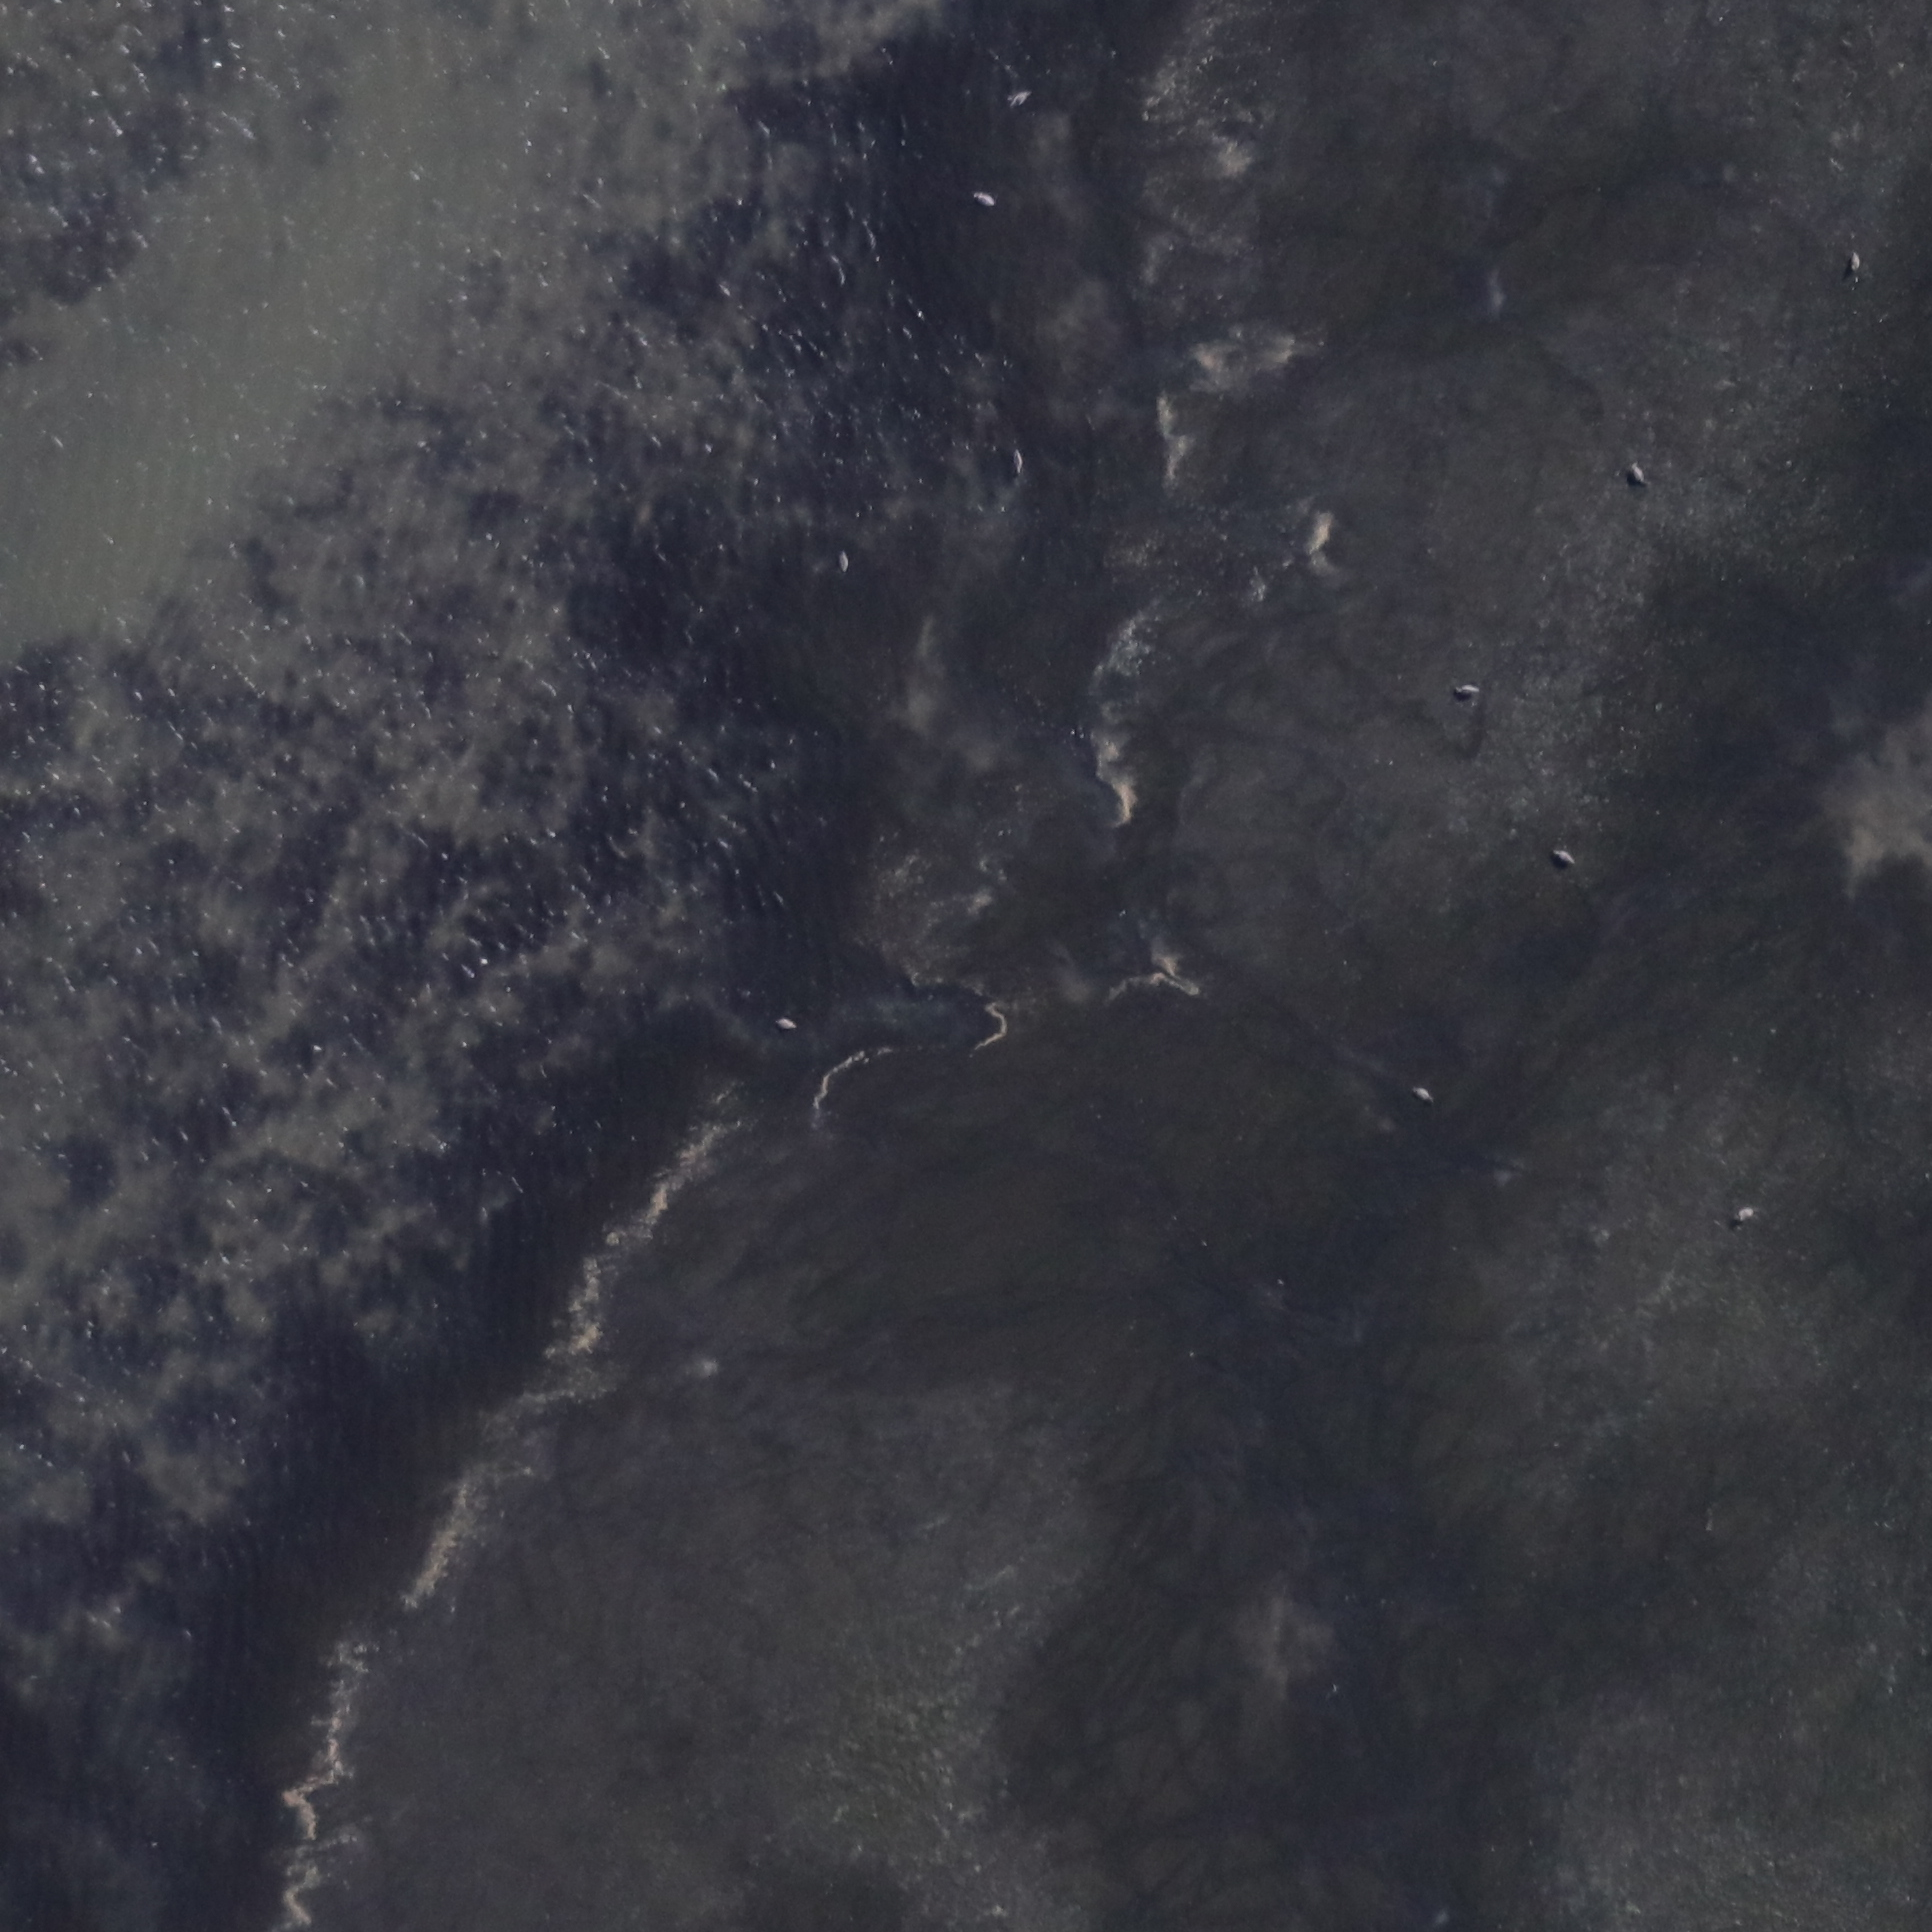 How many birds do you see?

11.